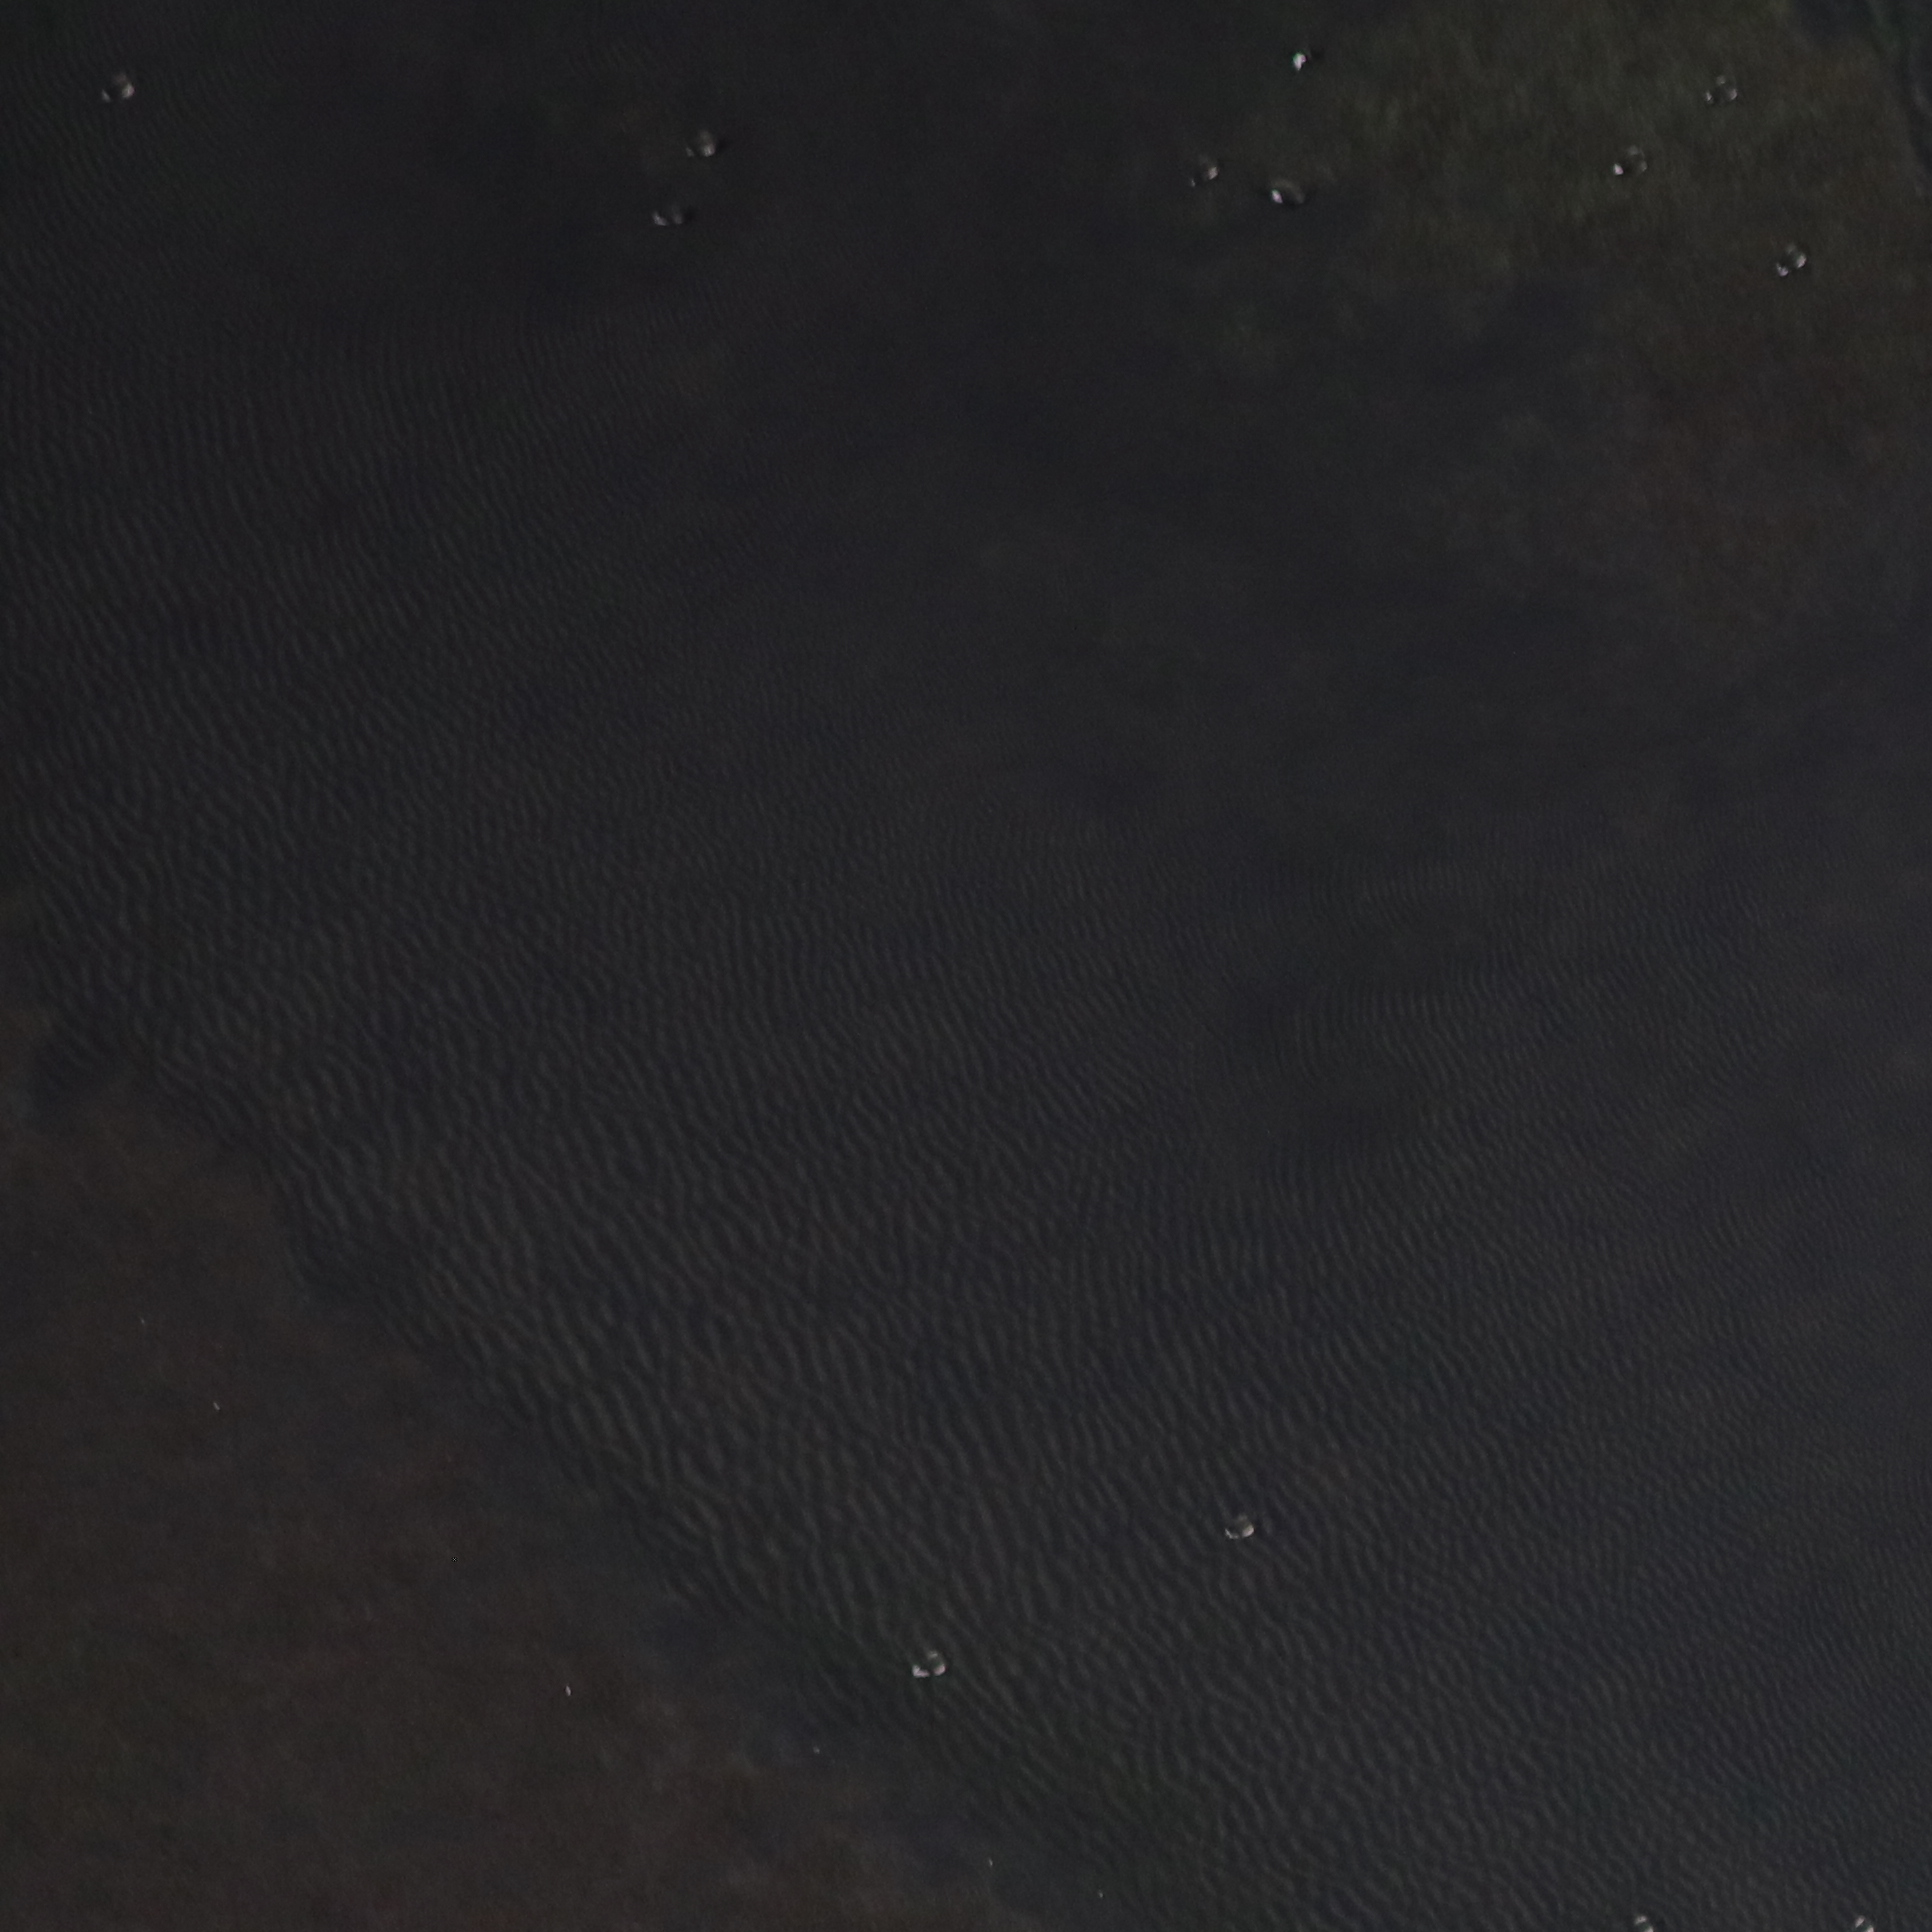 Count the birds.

13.